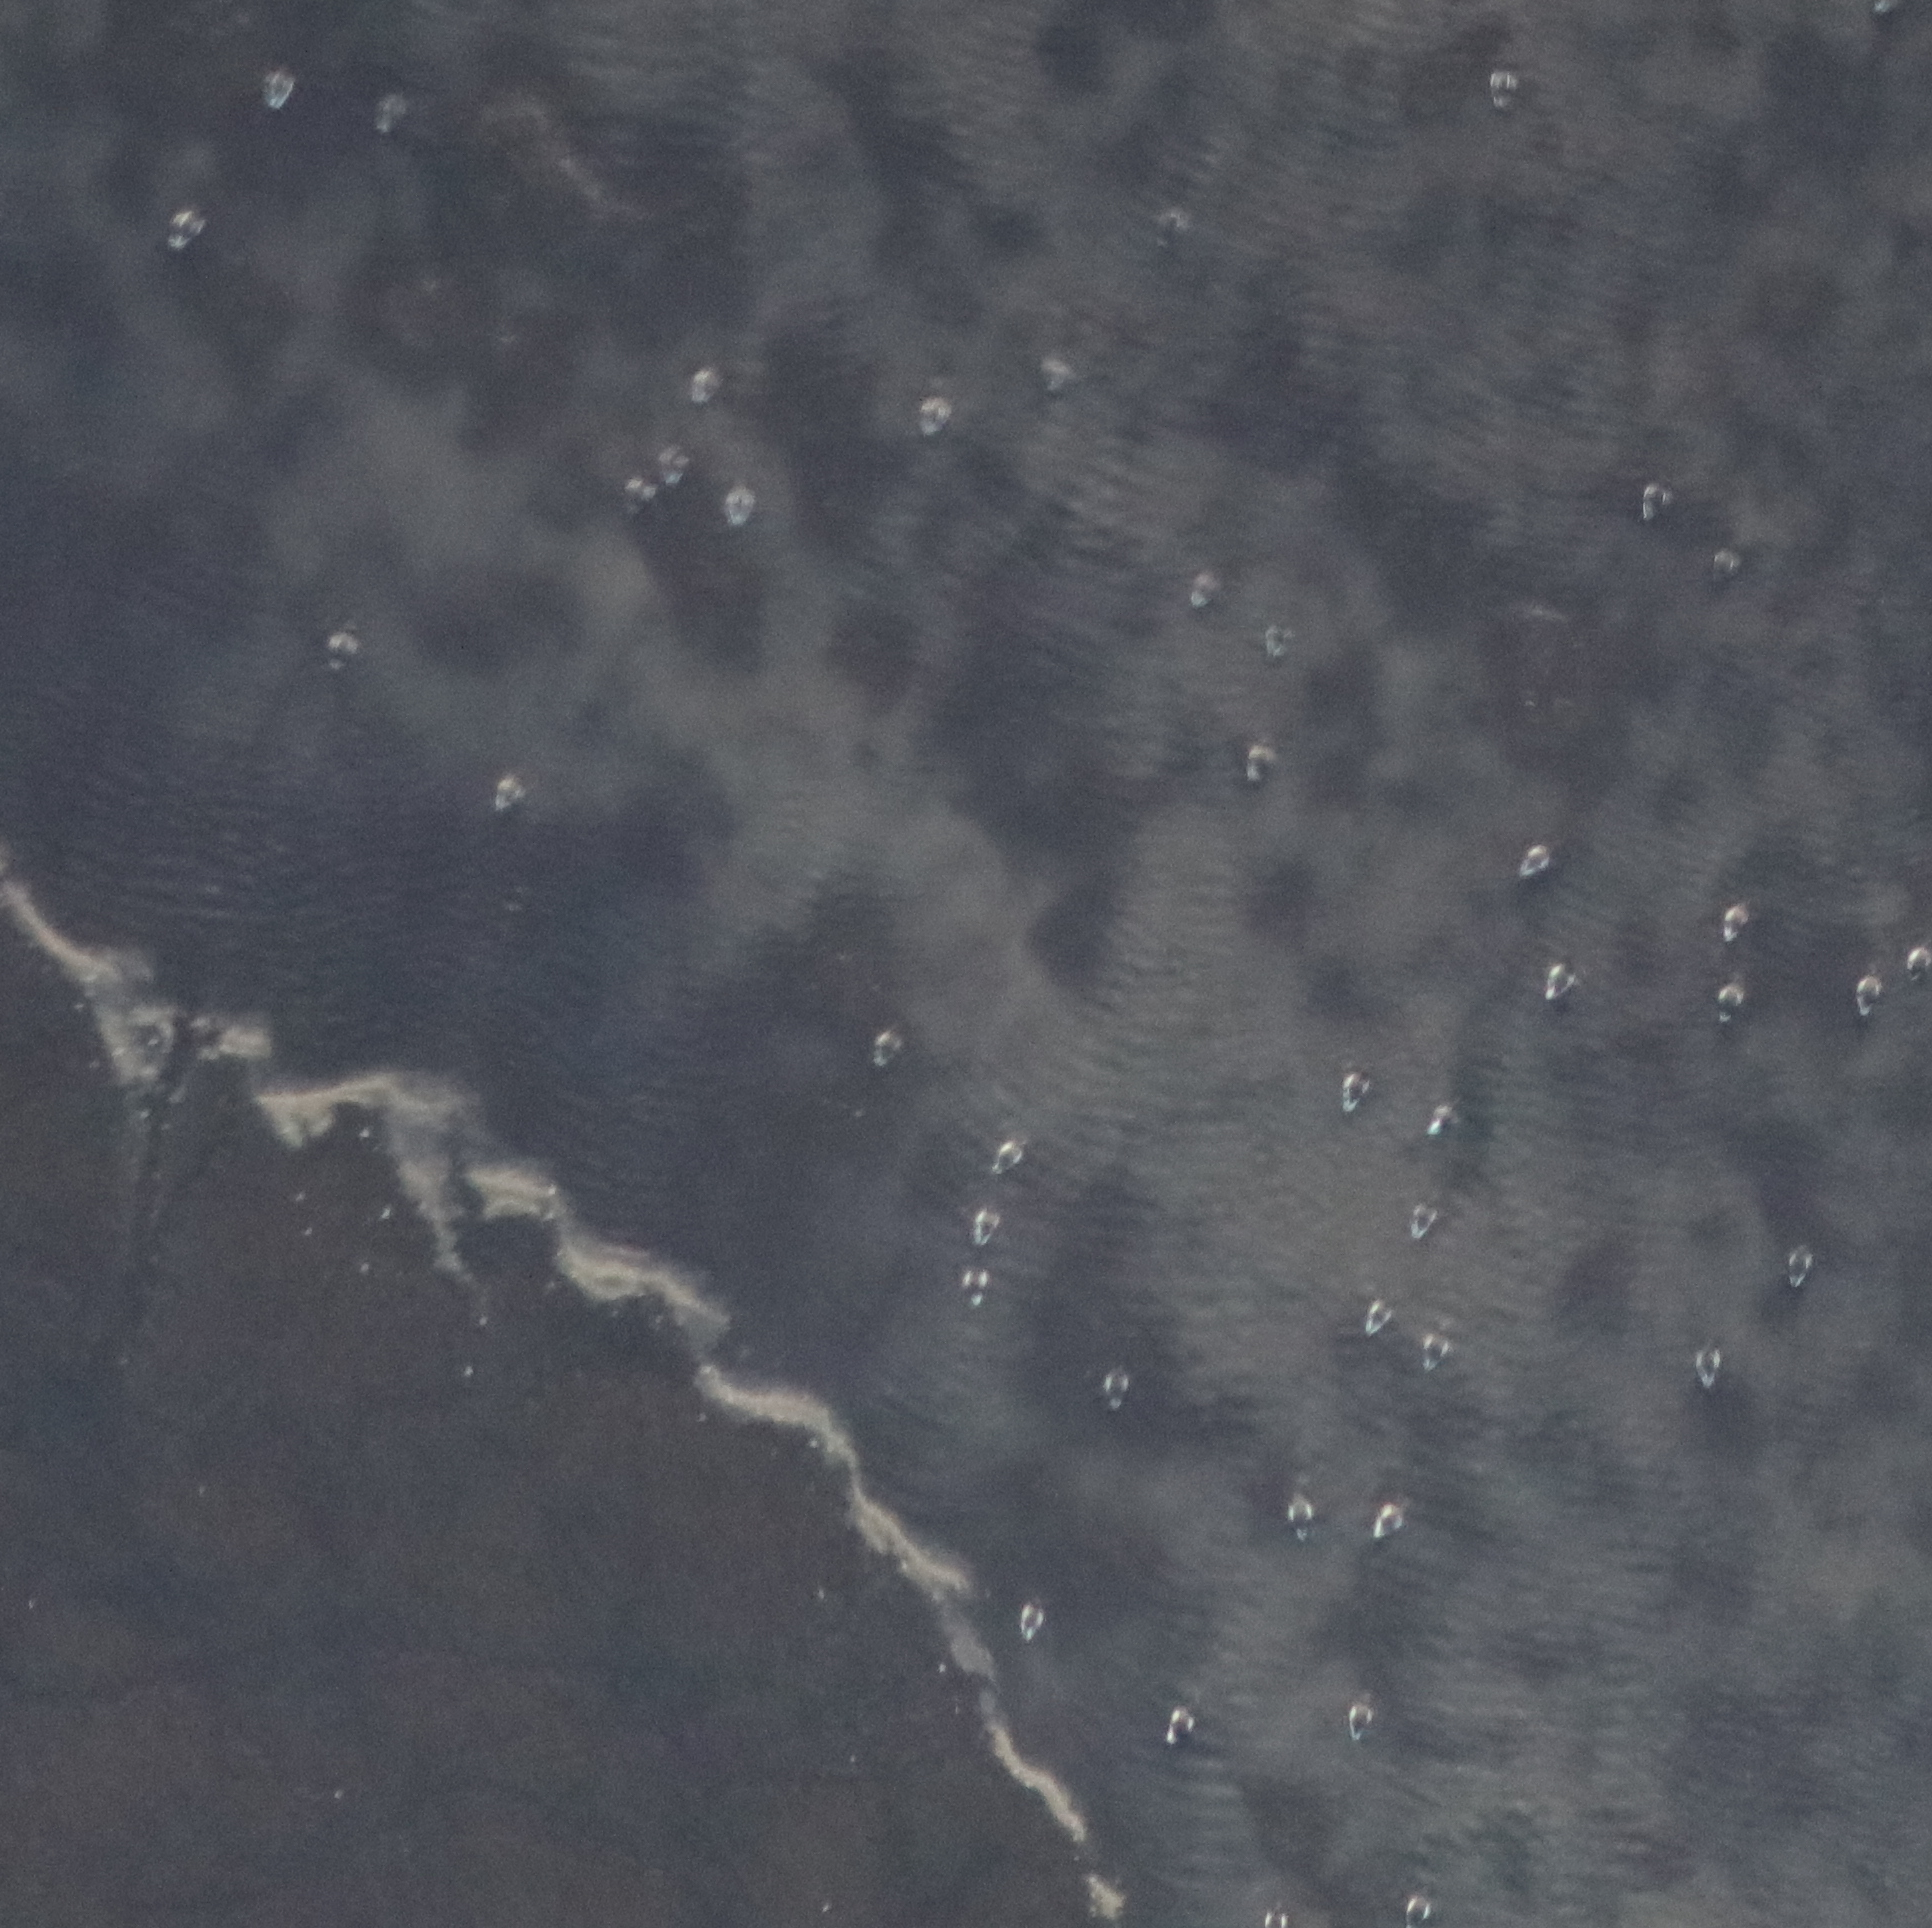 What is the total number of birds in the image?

41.